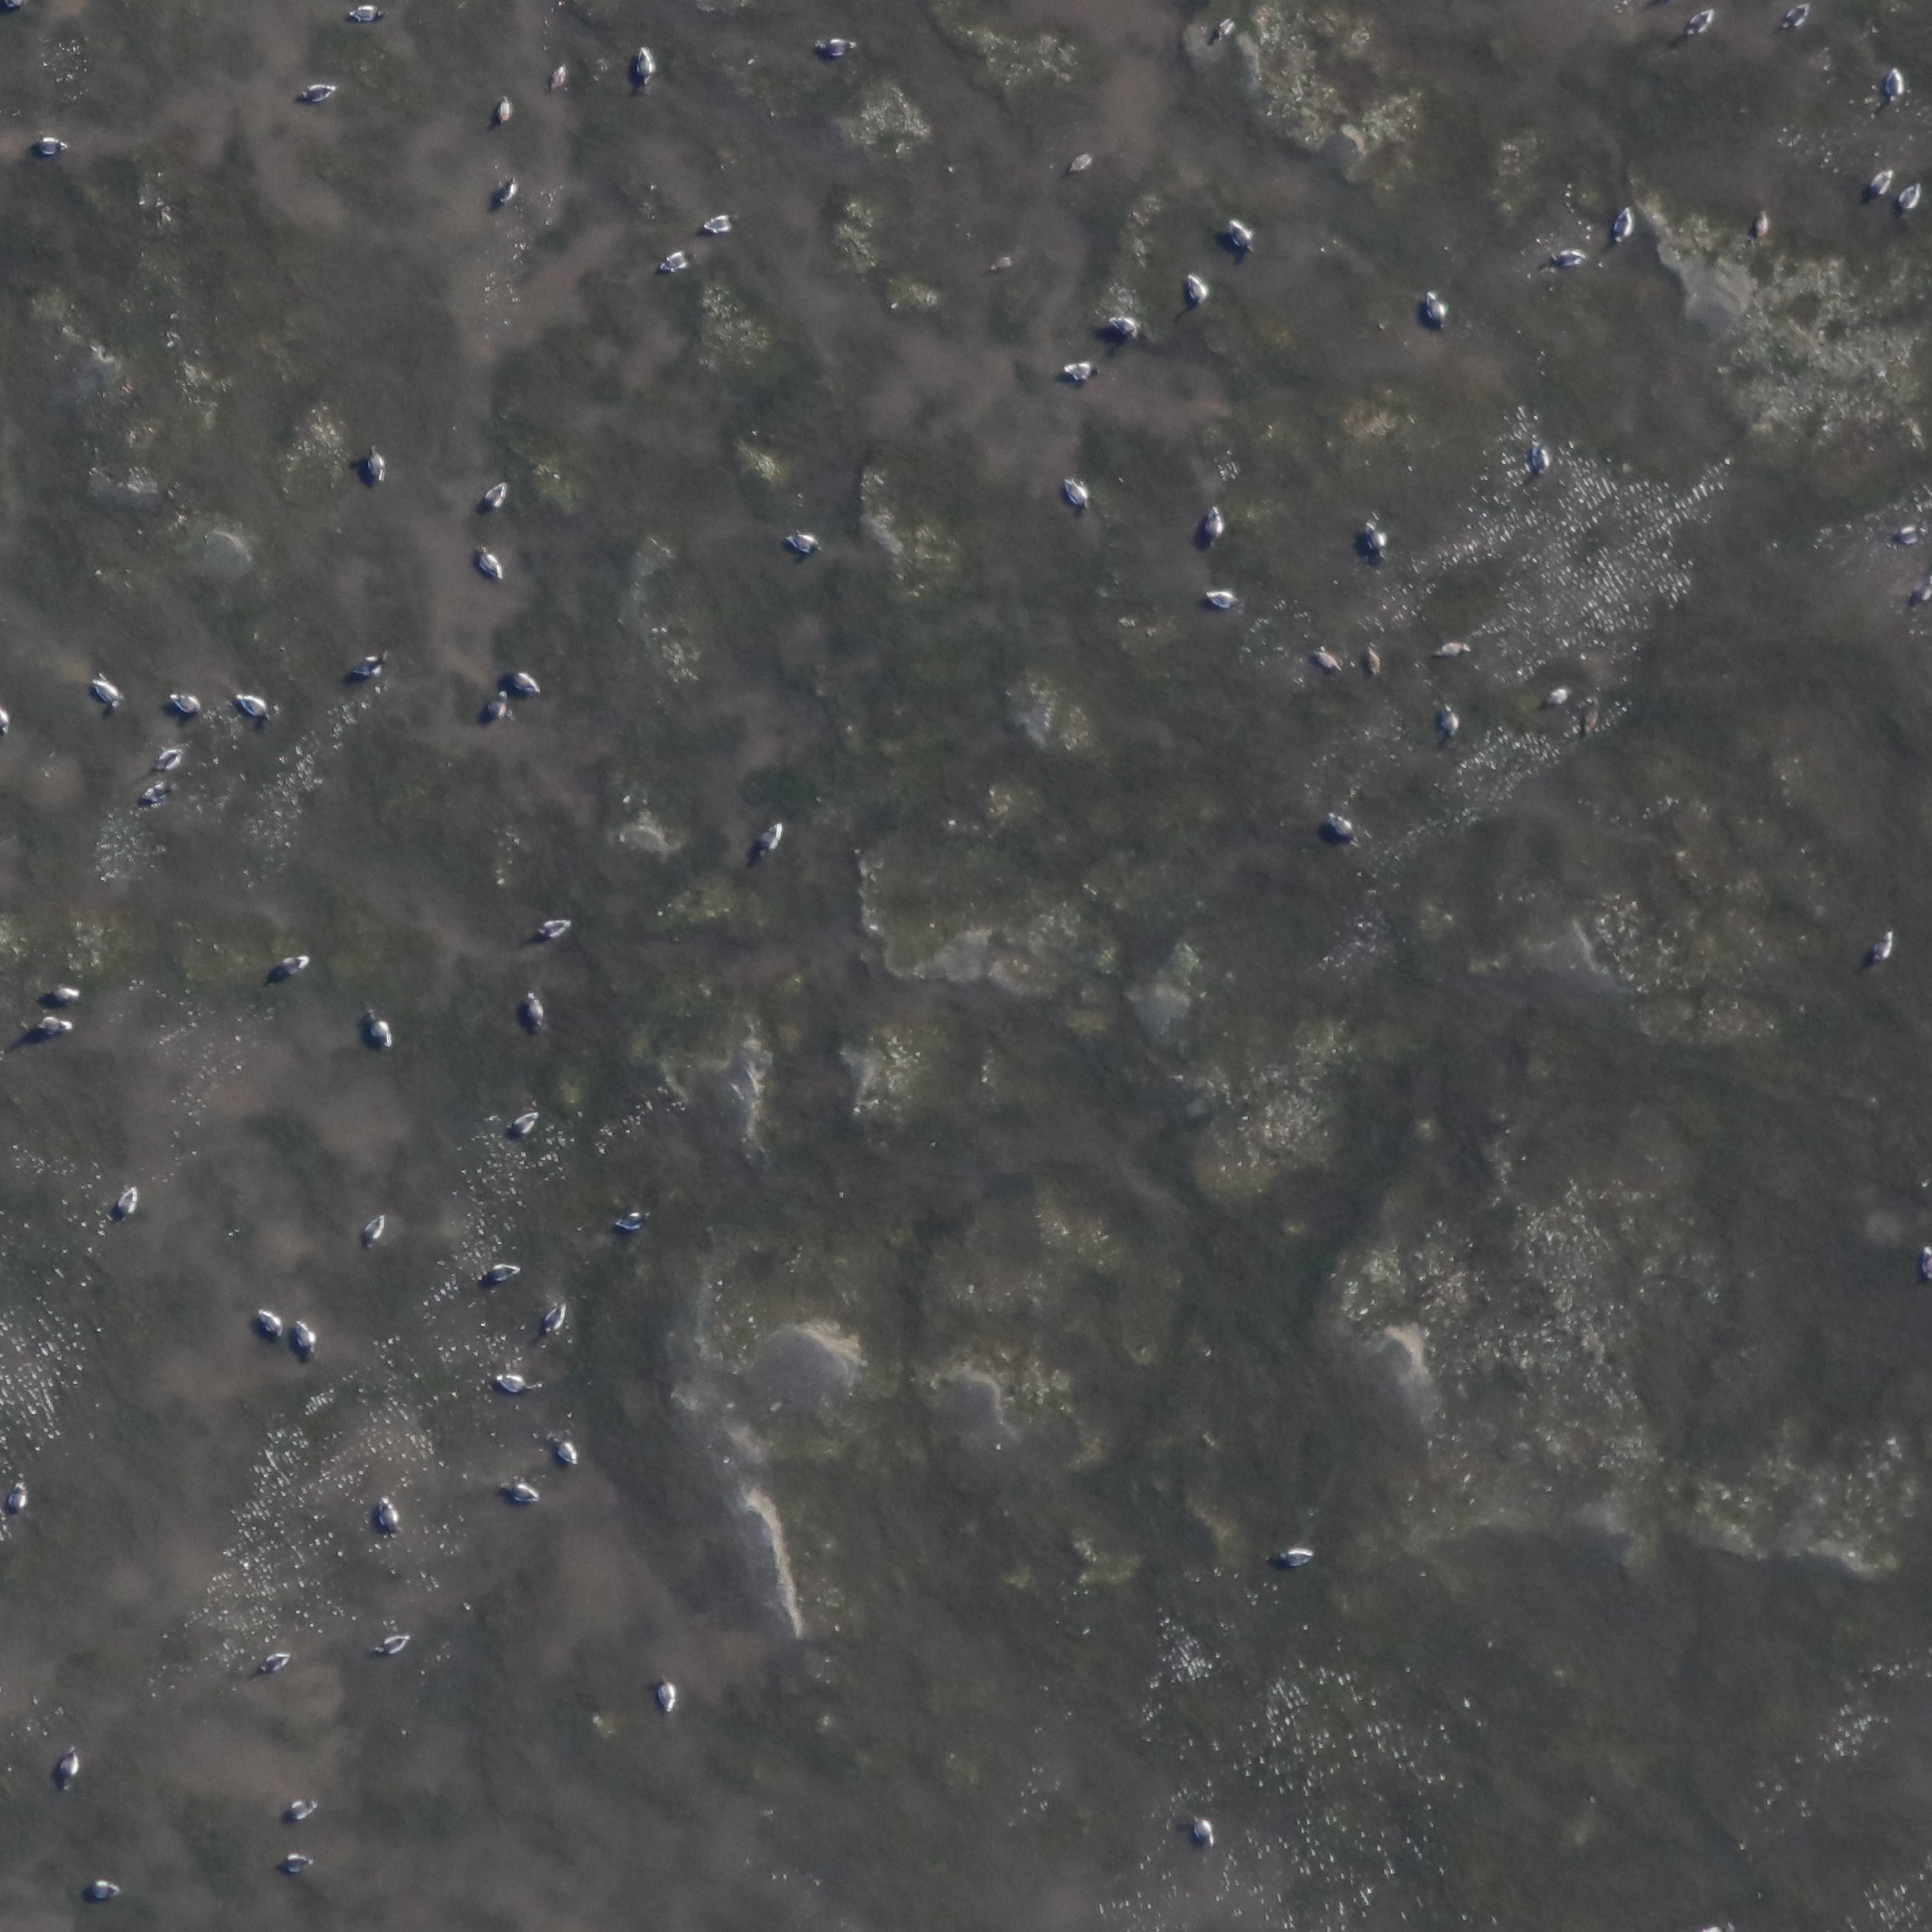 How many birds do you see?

83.